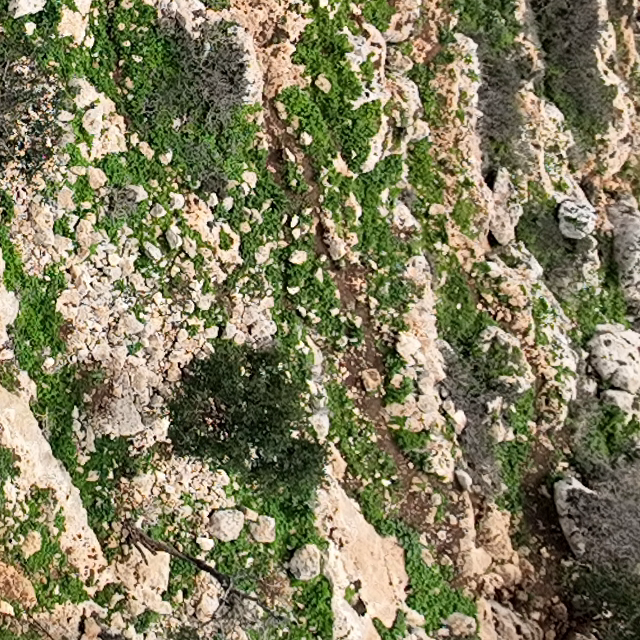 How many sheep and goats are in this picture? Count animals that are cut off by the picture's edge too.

0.